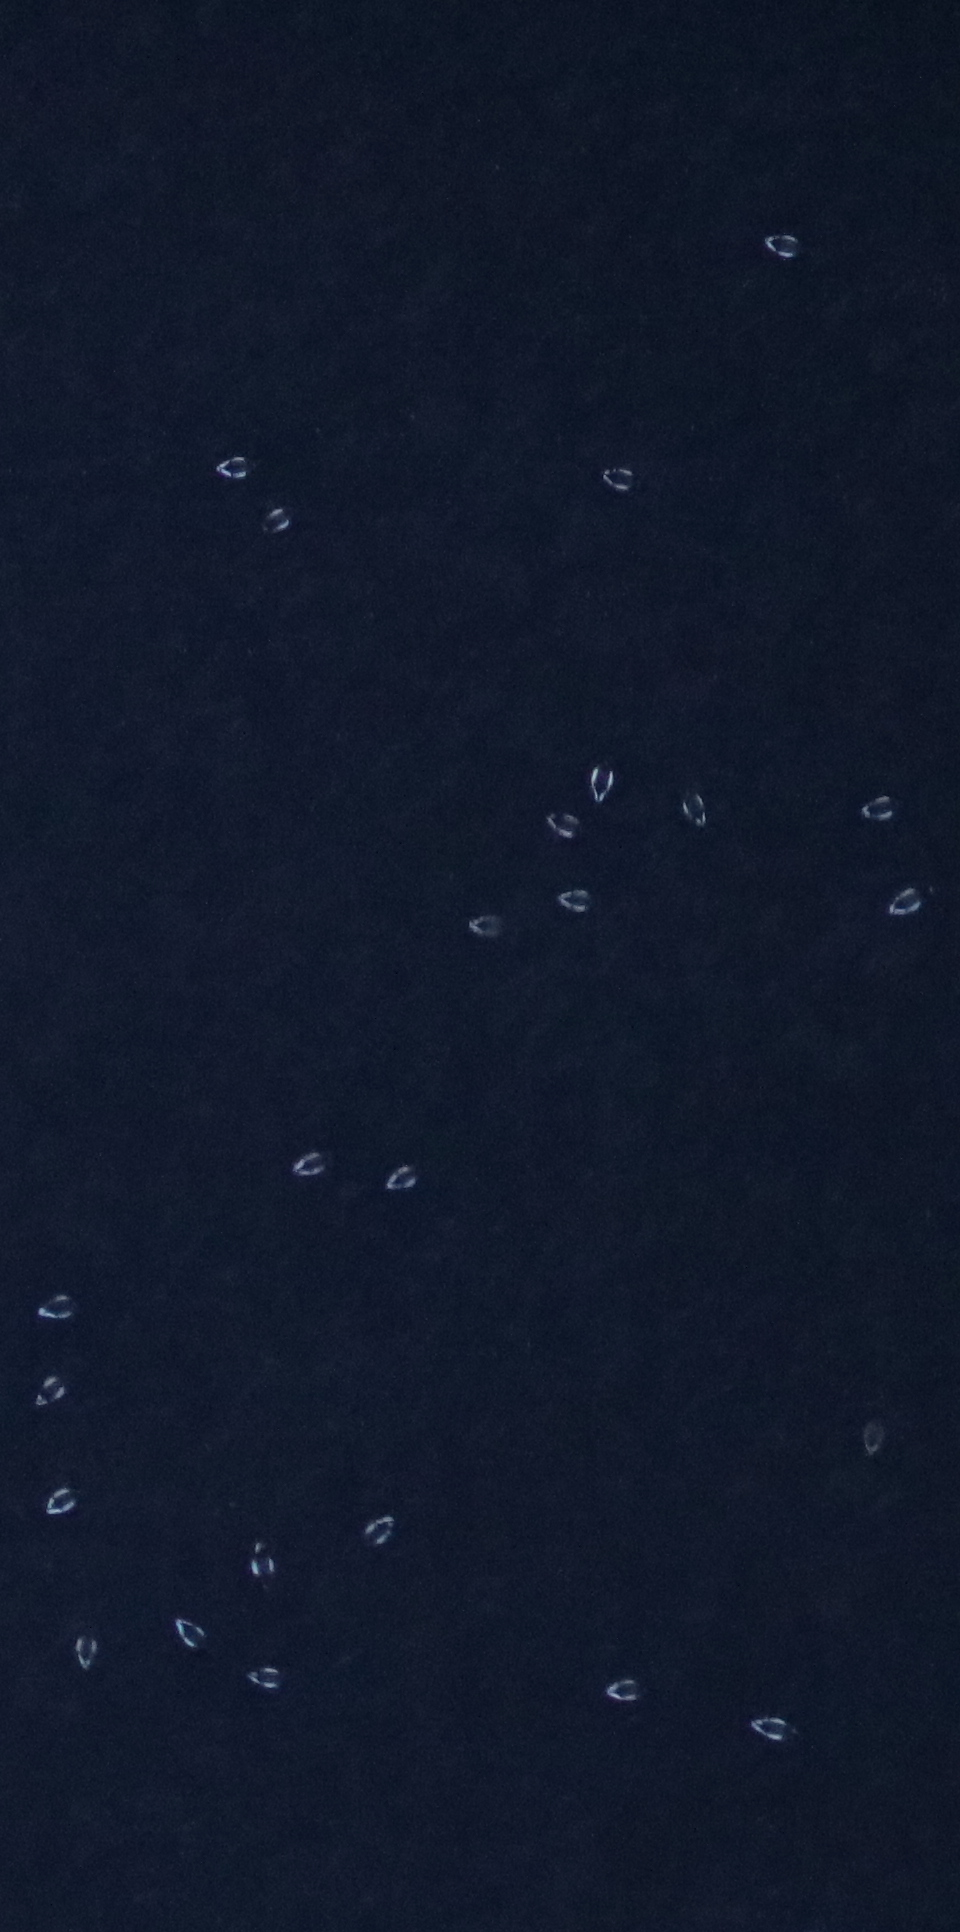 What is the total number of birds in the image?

24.